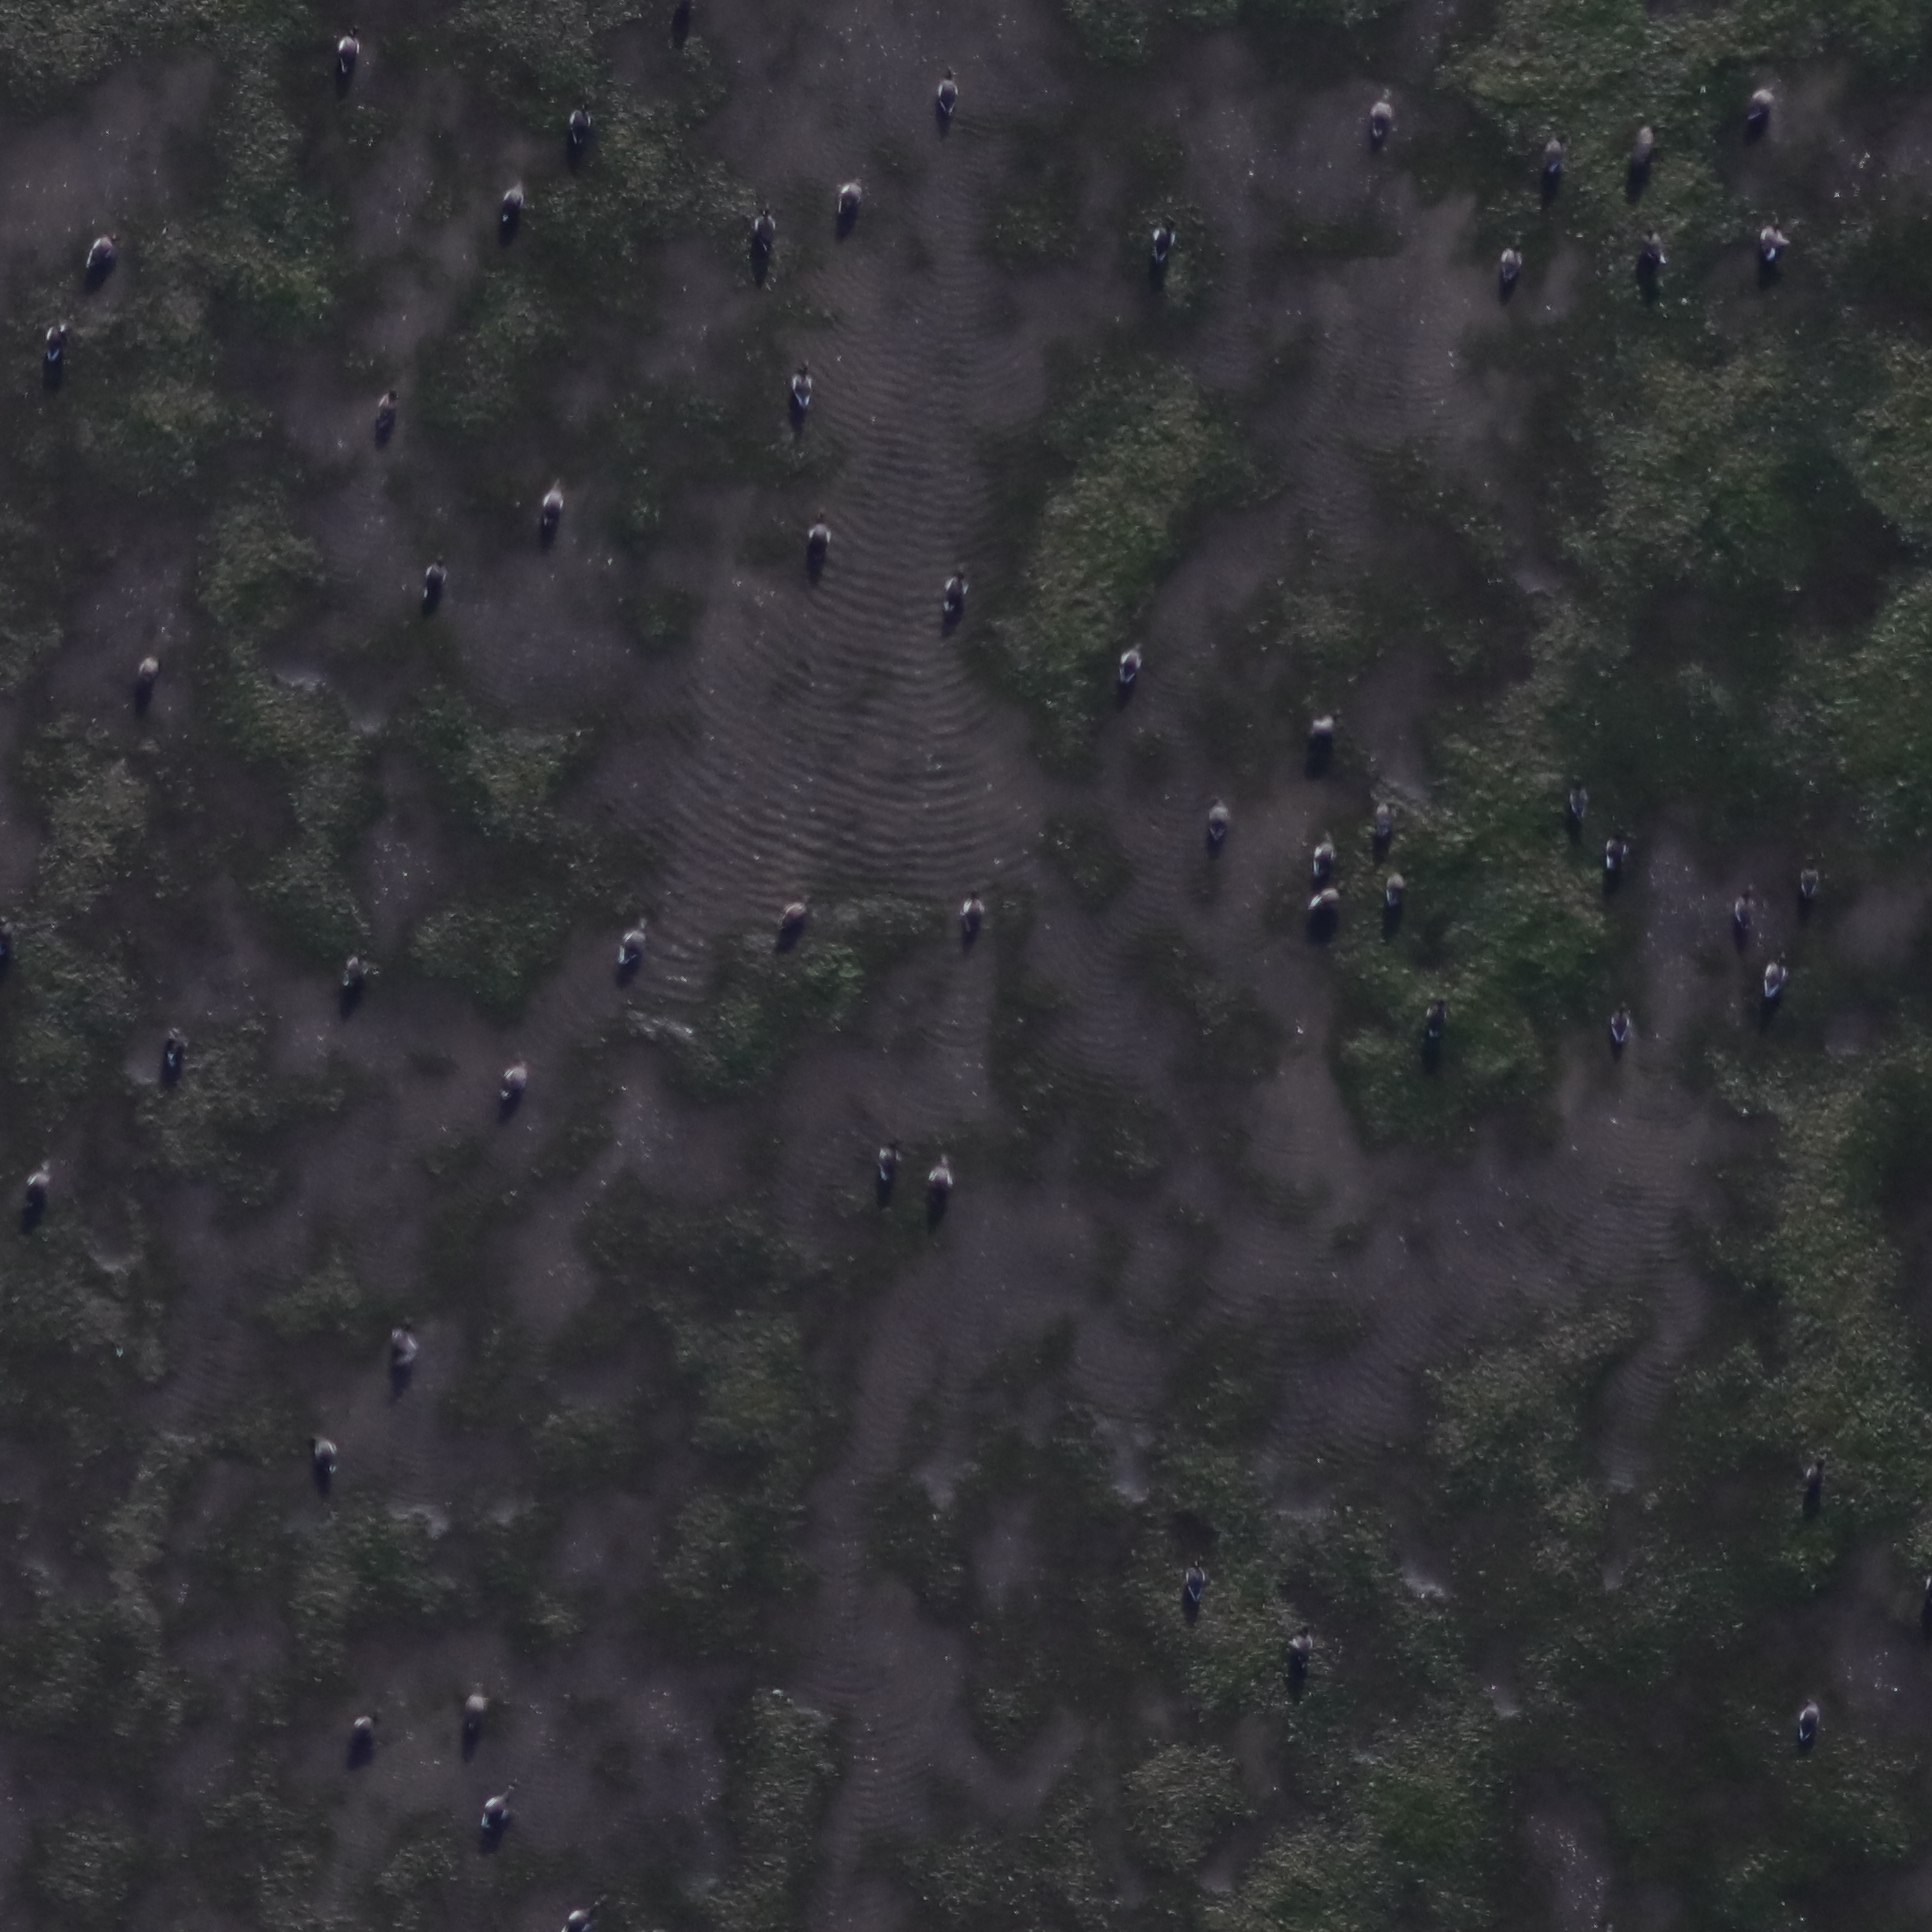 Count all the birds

57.